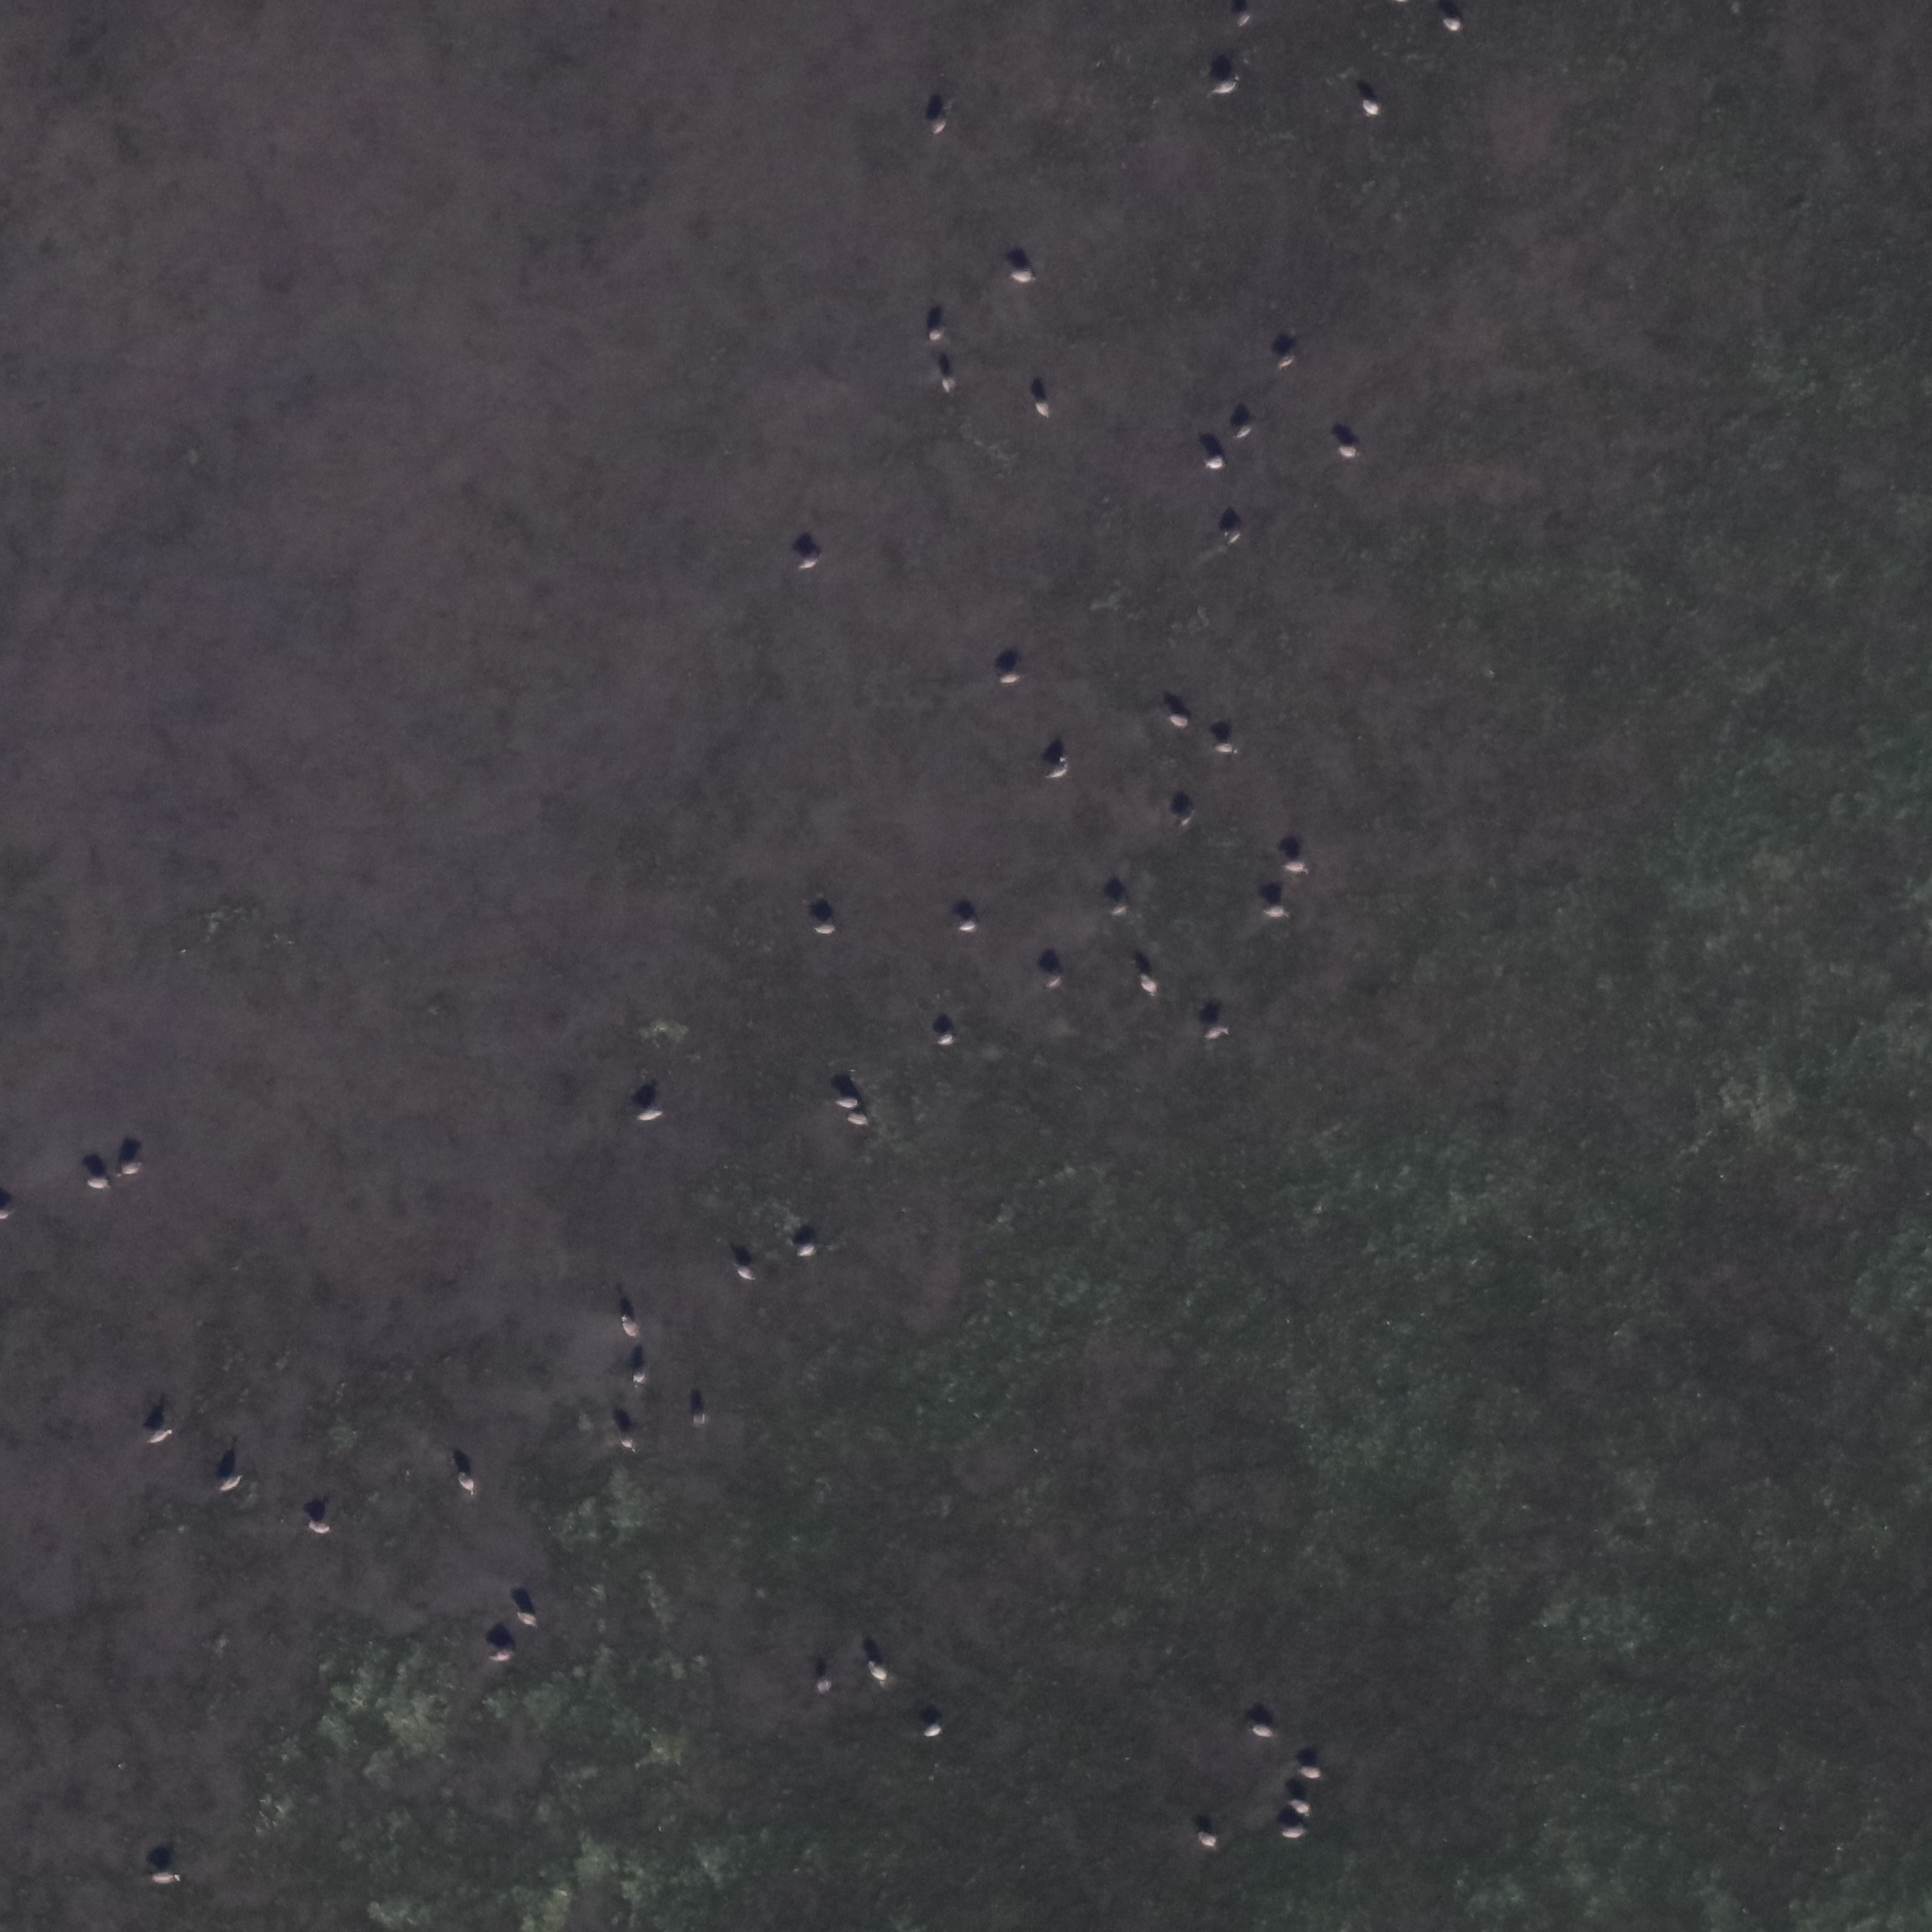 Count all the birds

55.